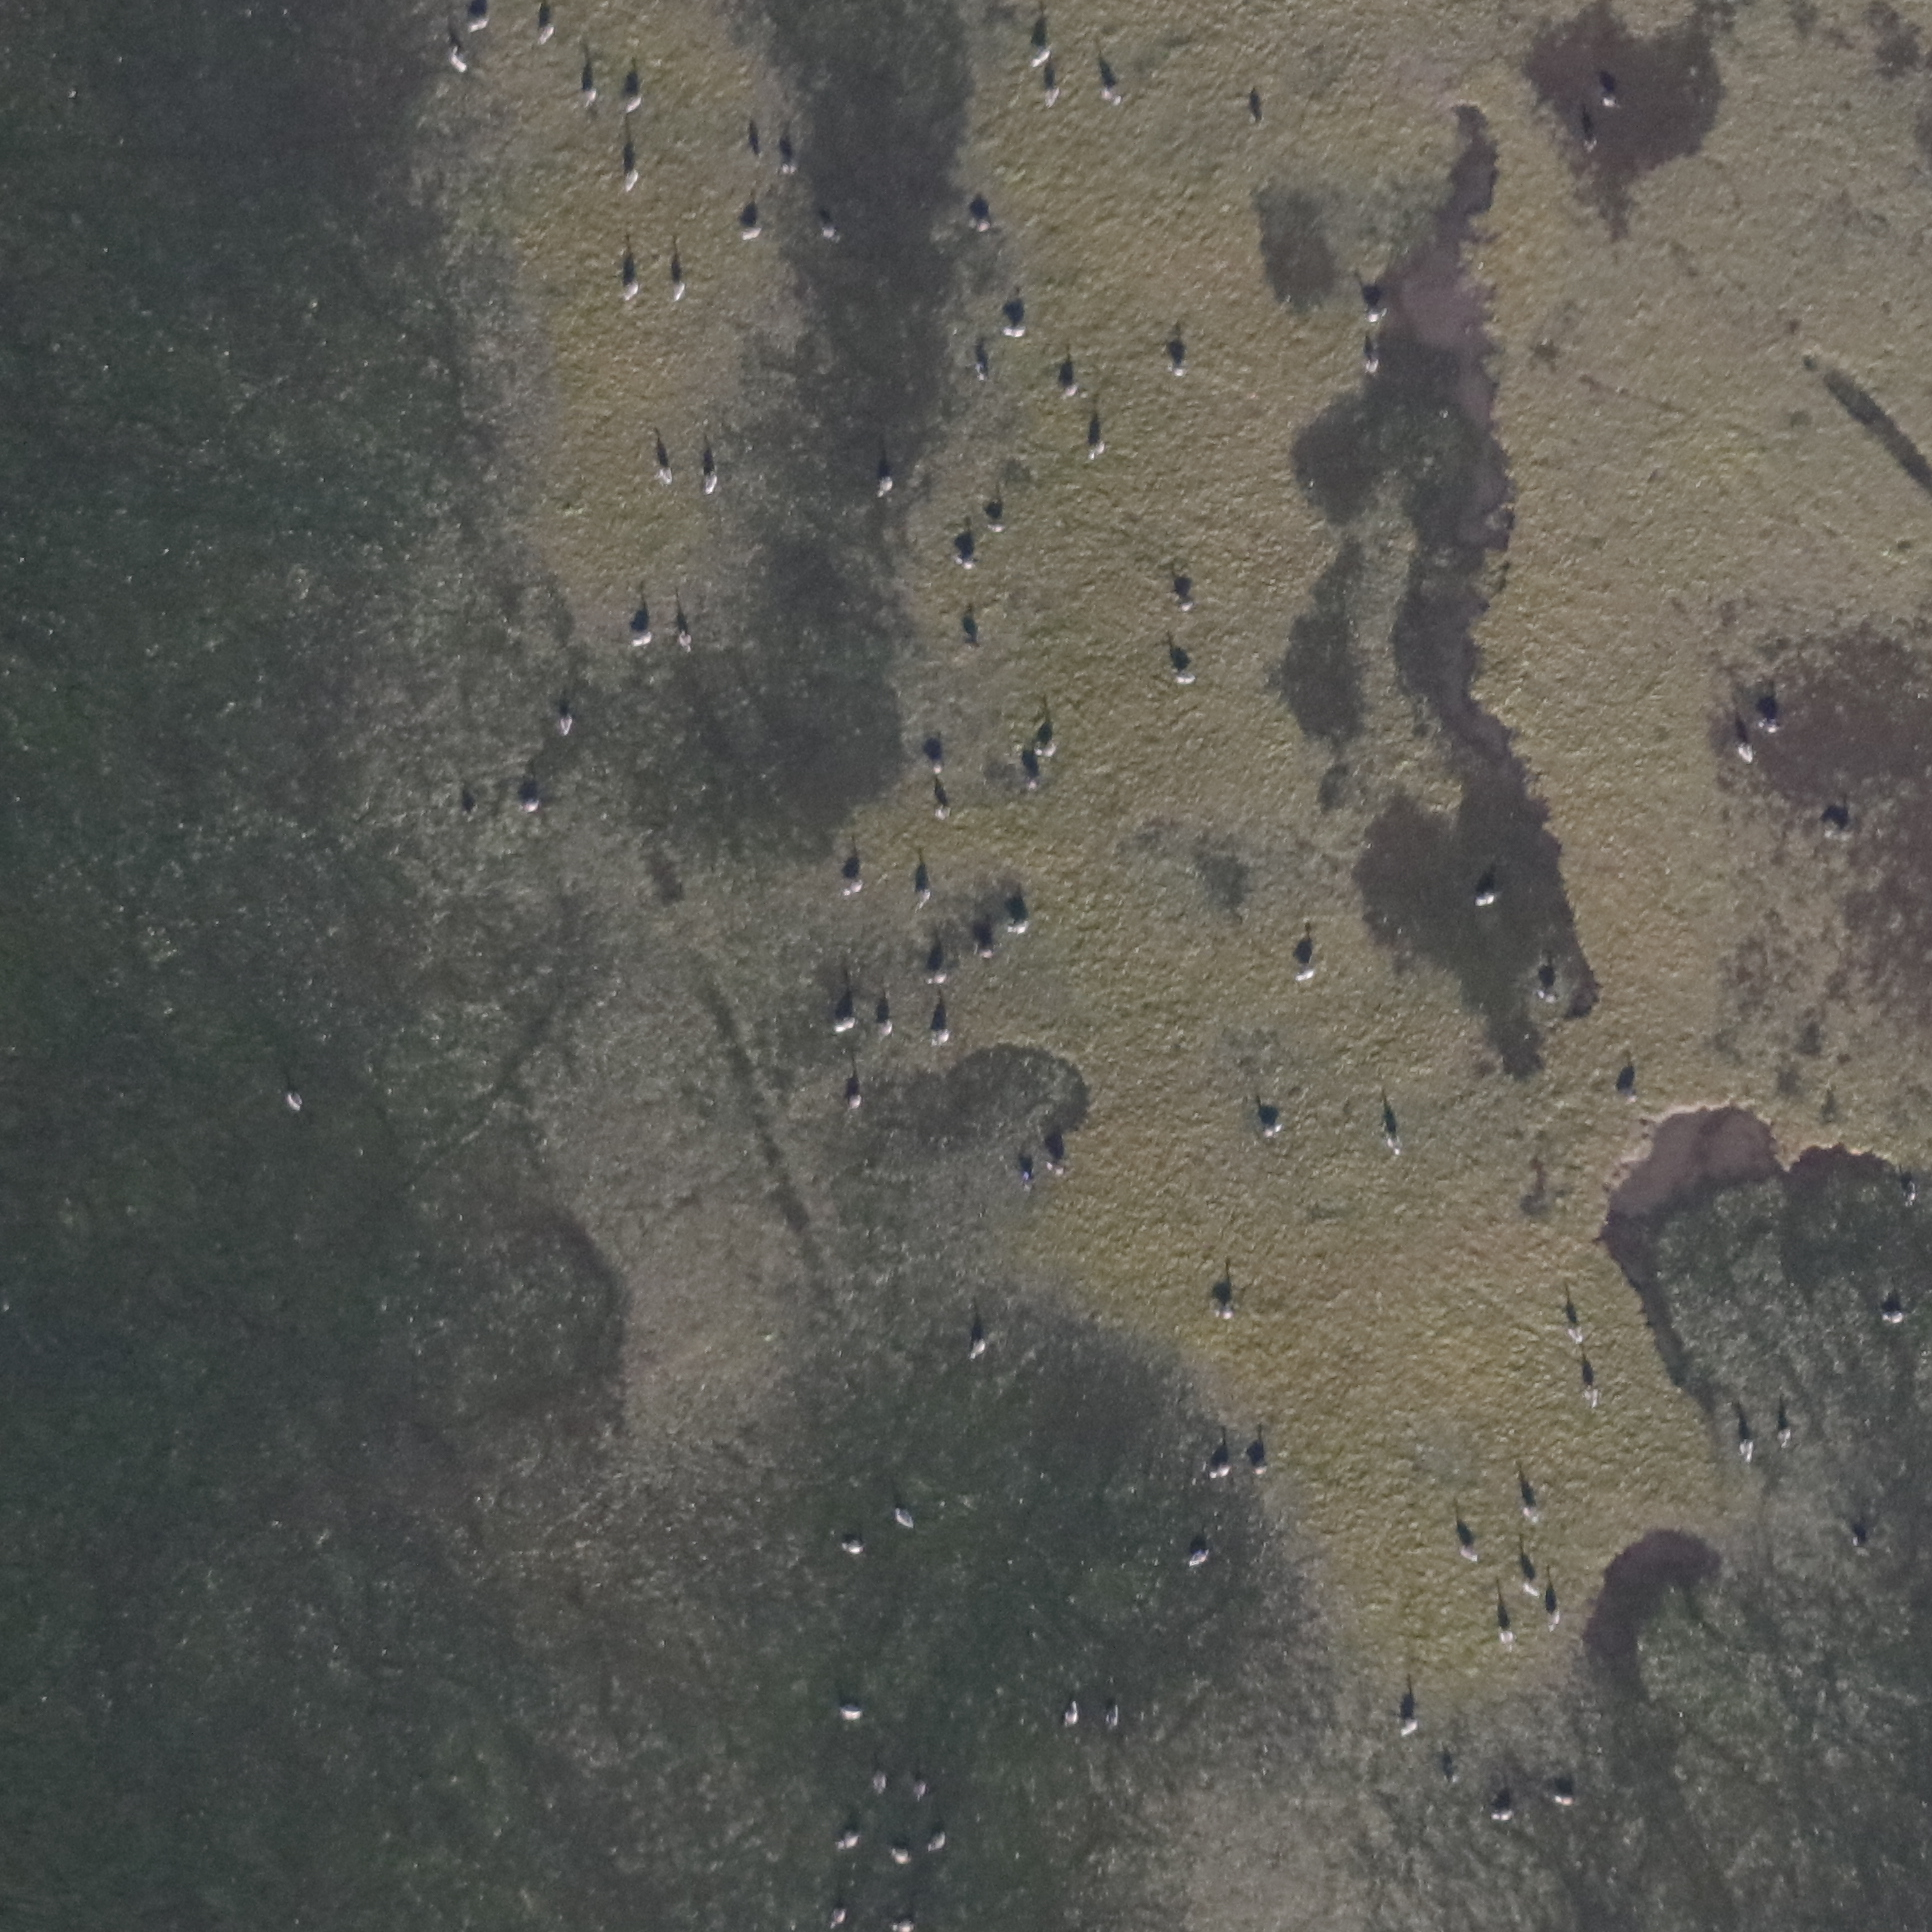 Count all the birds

95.